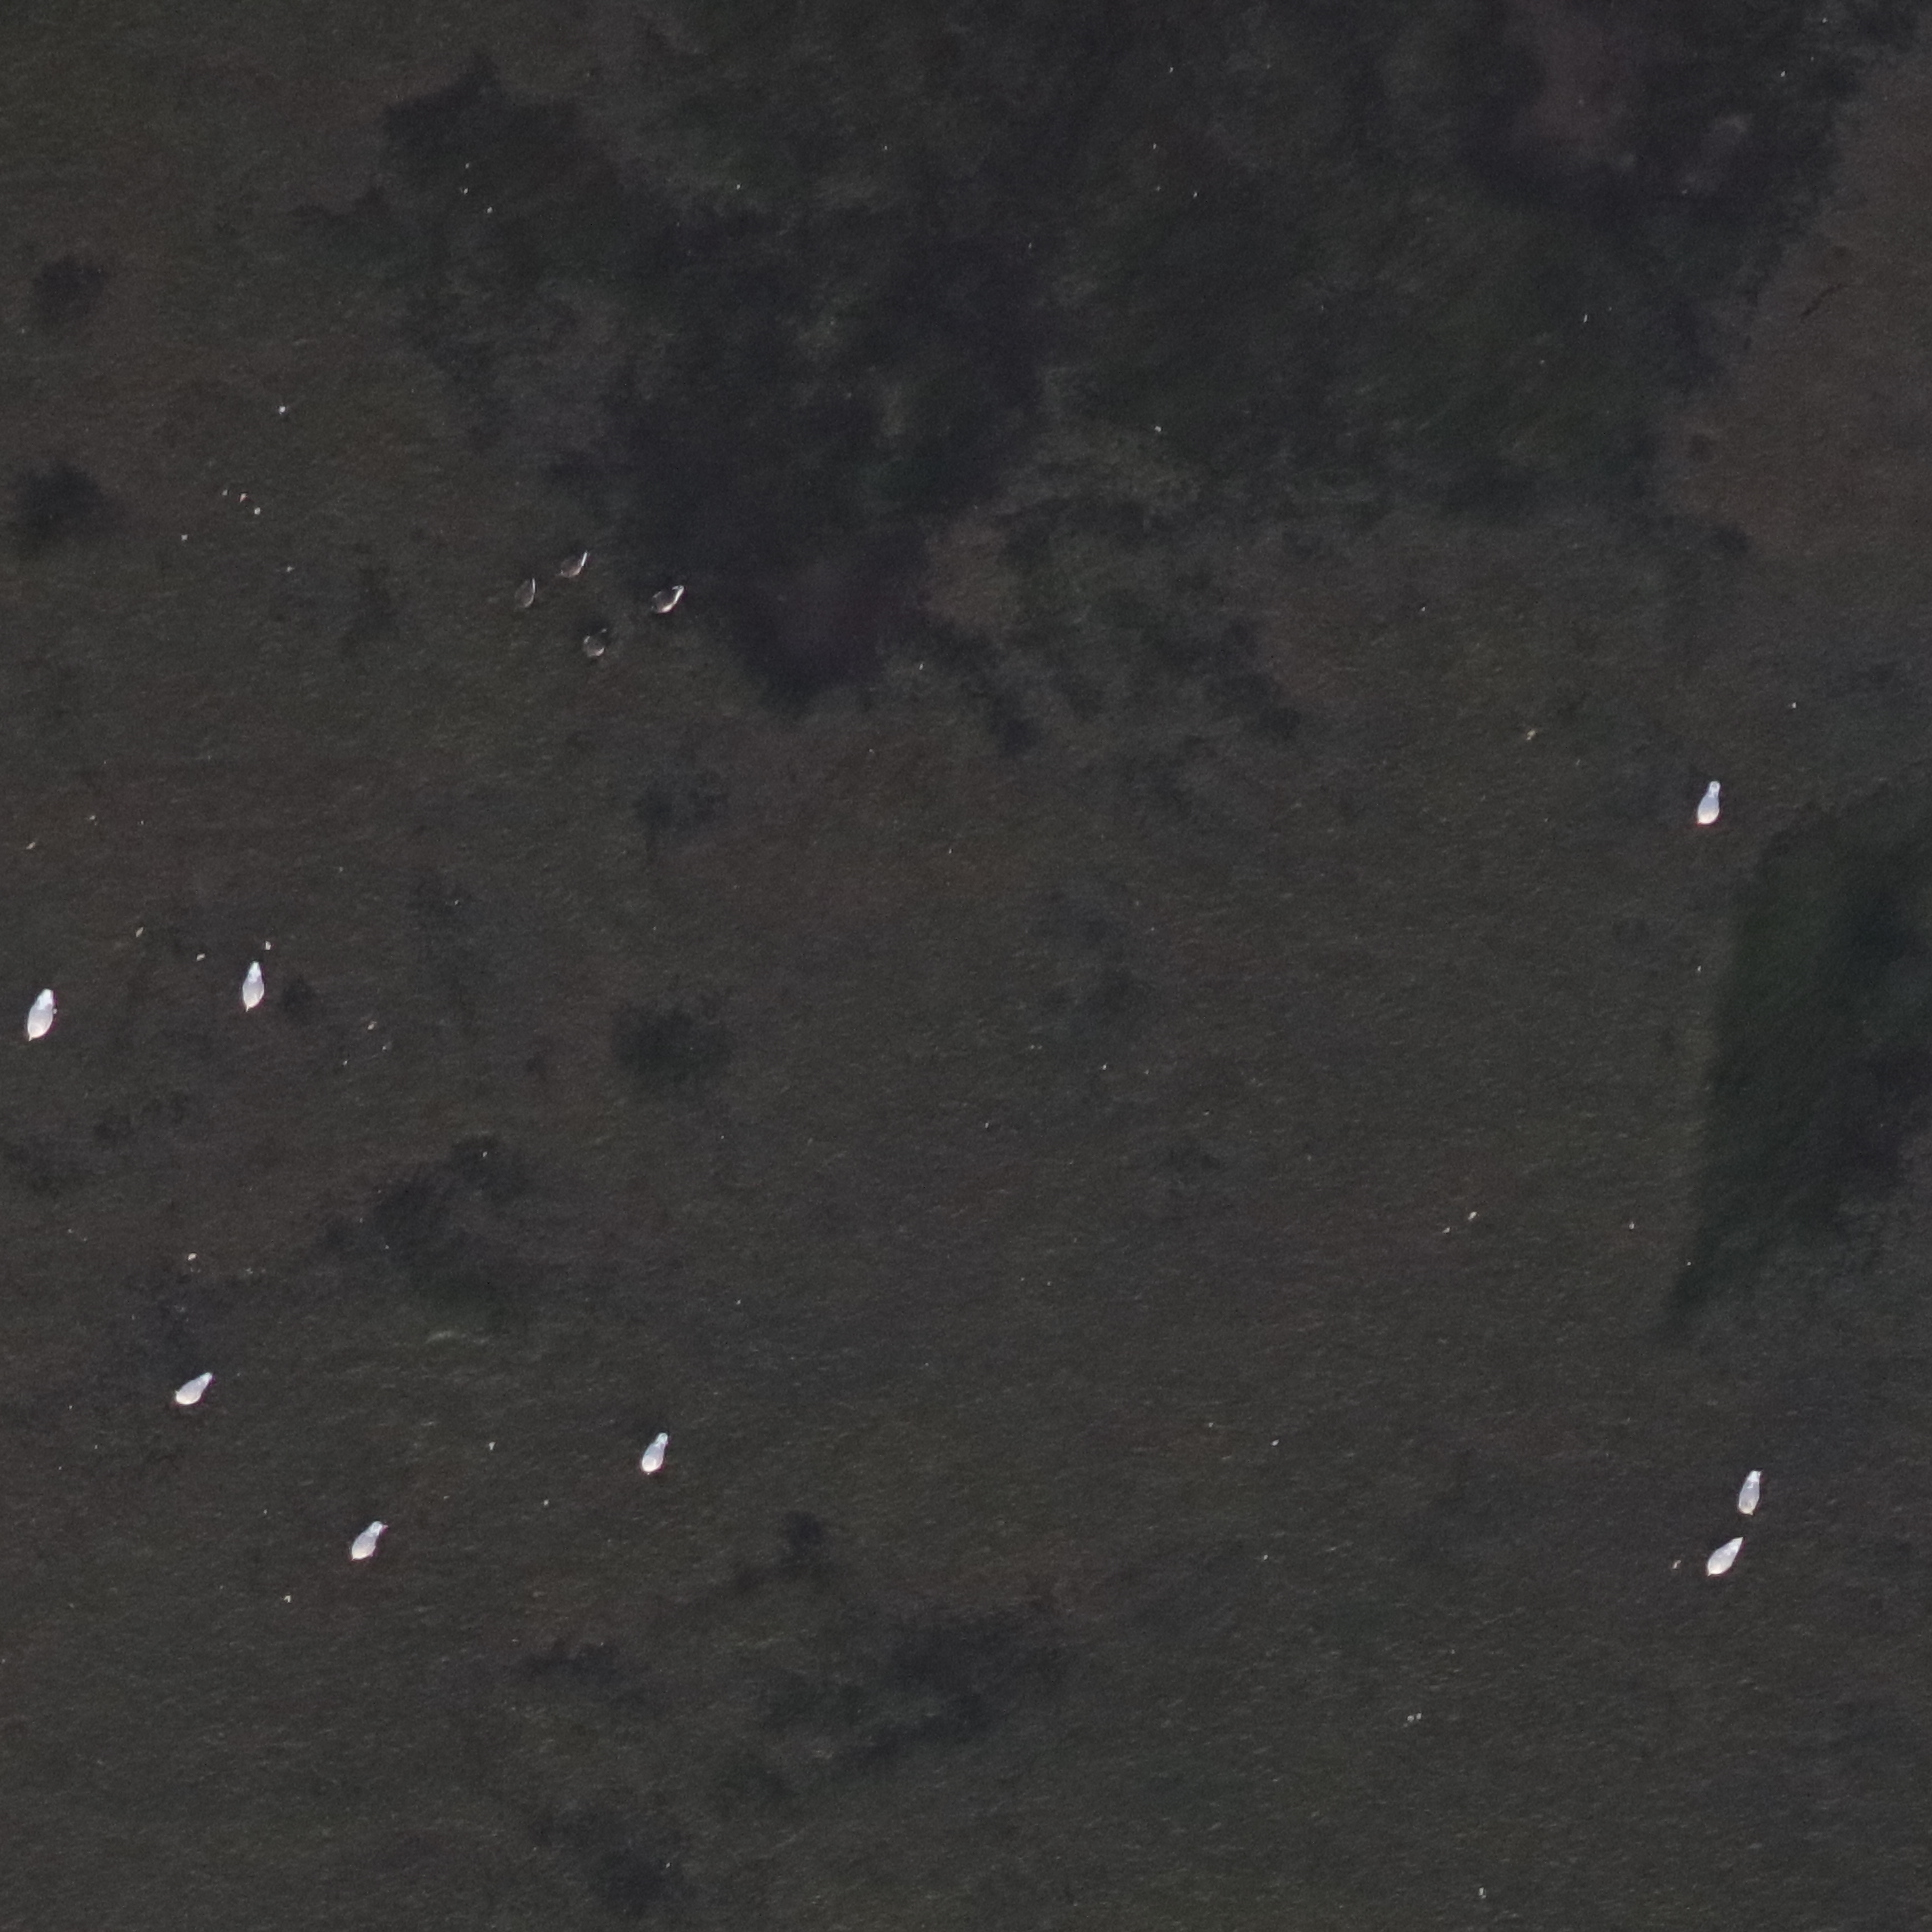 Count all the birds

12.